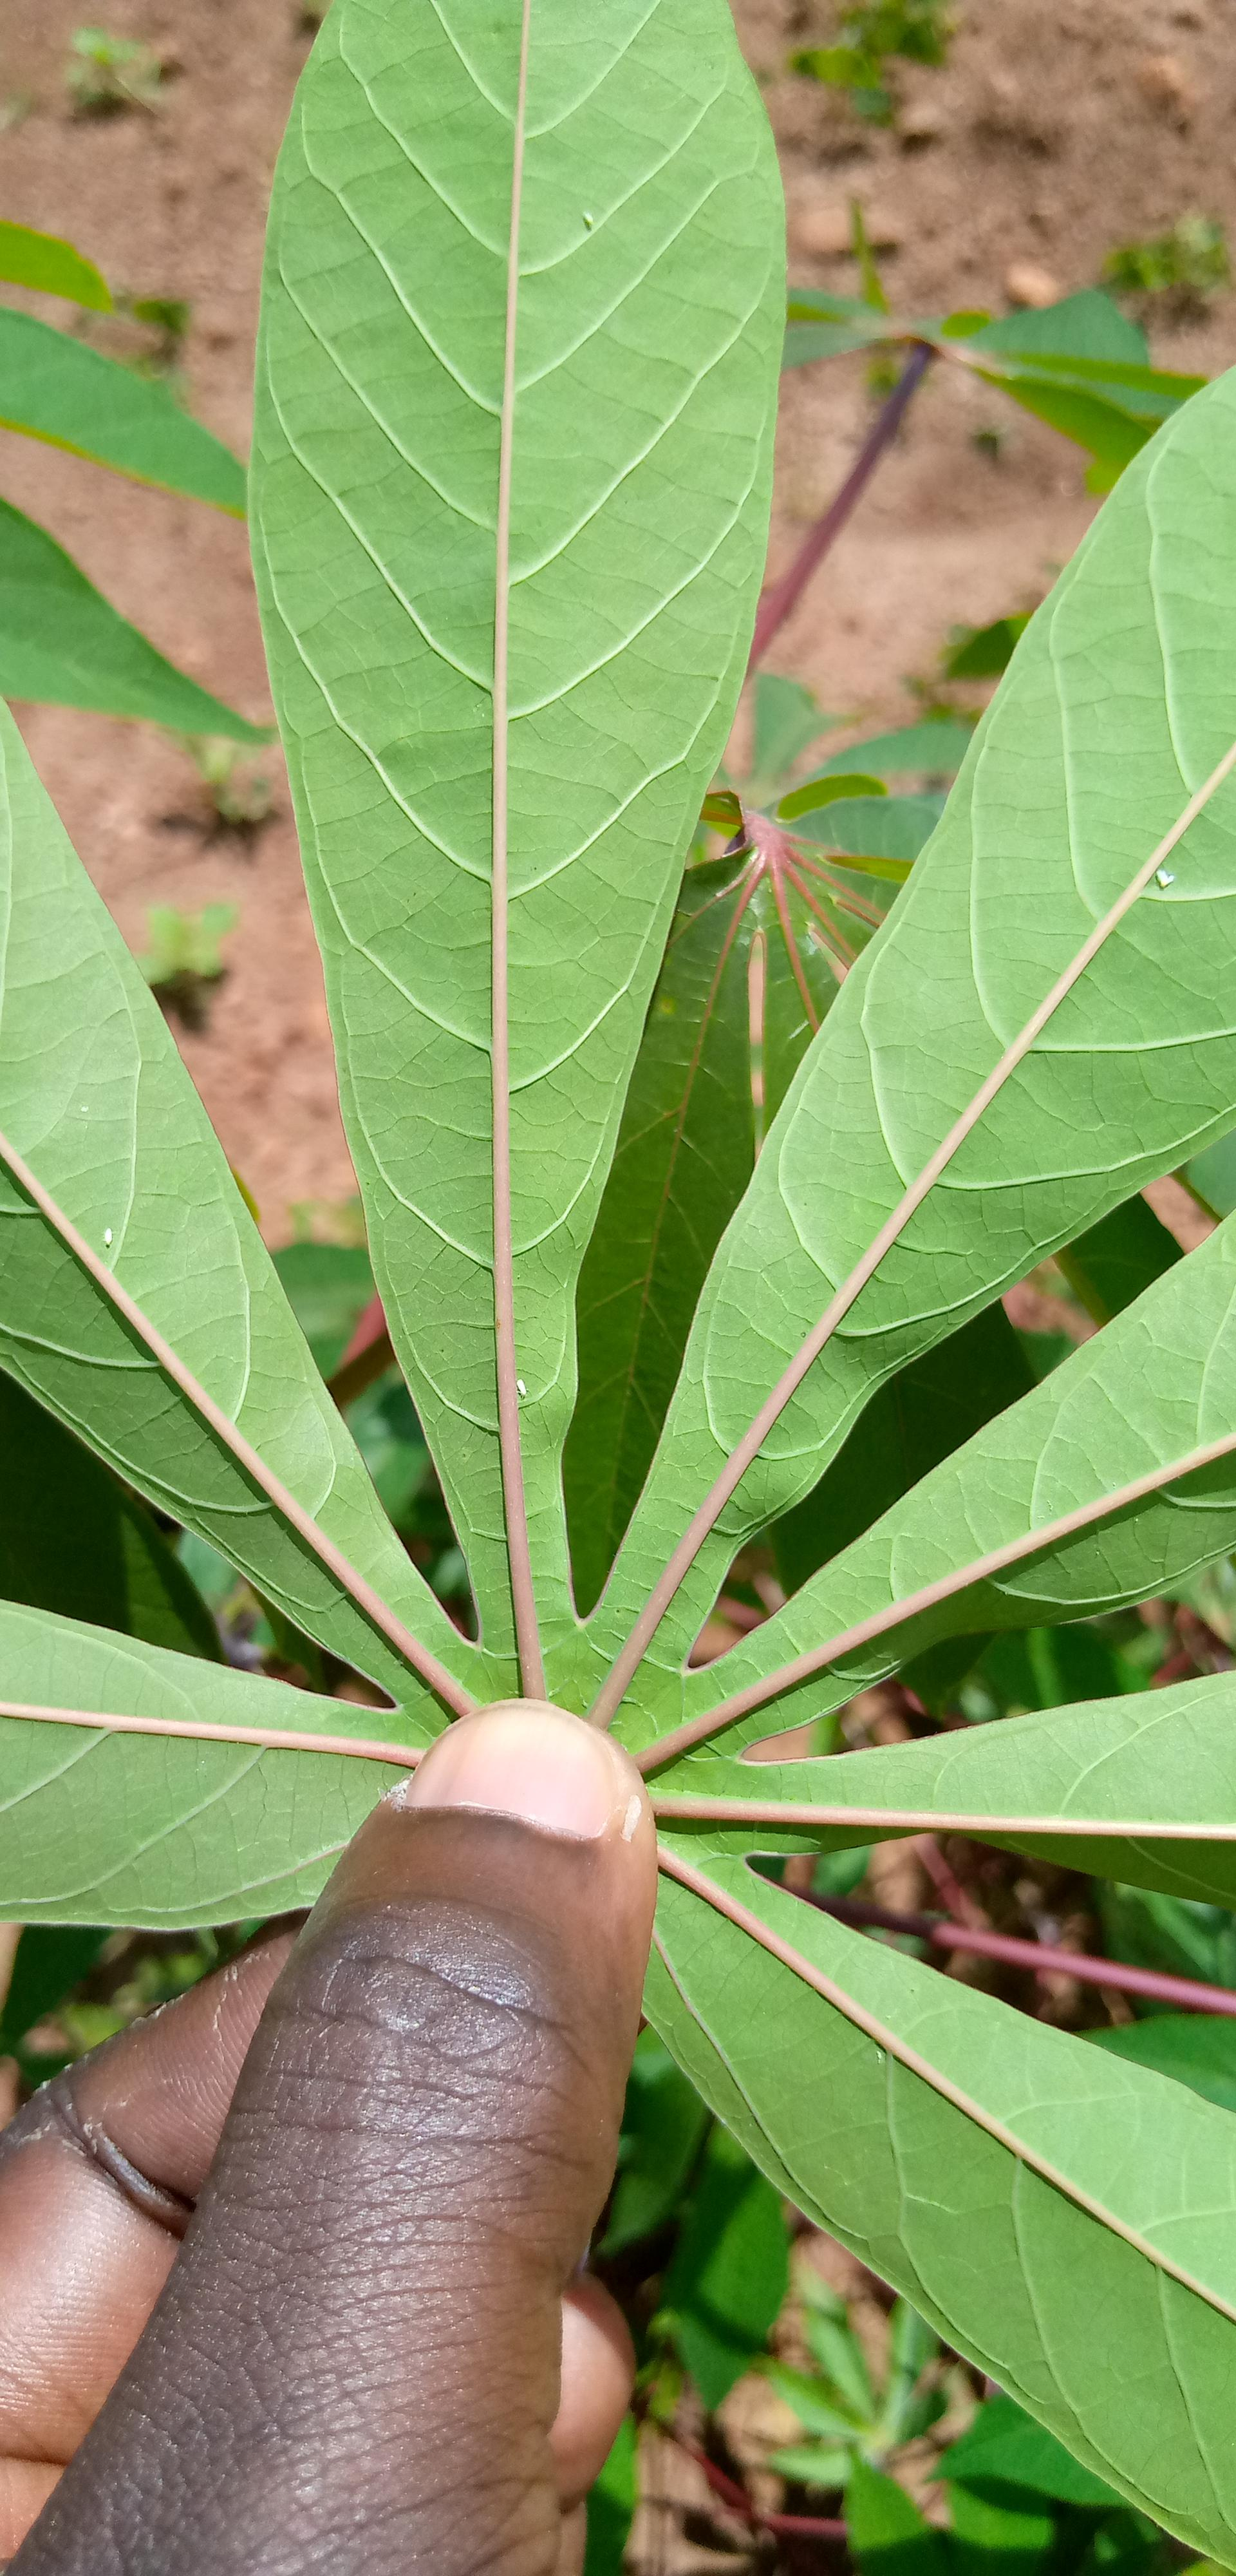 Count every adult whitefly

4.